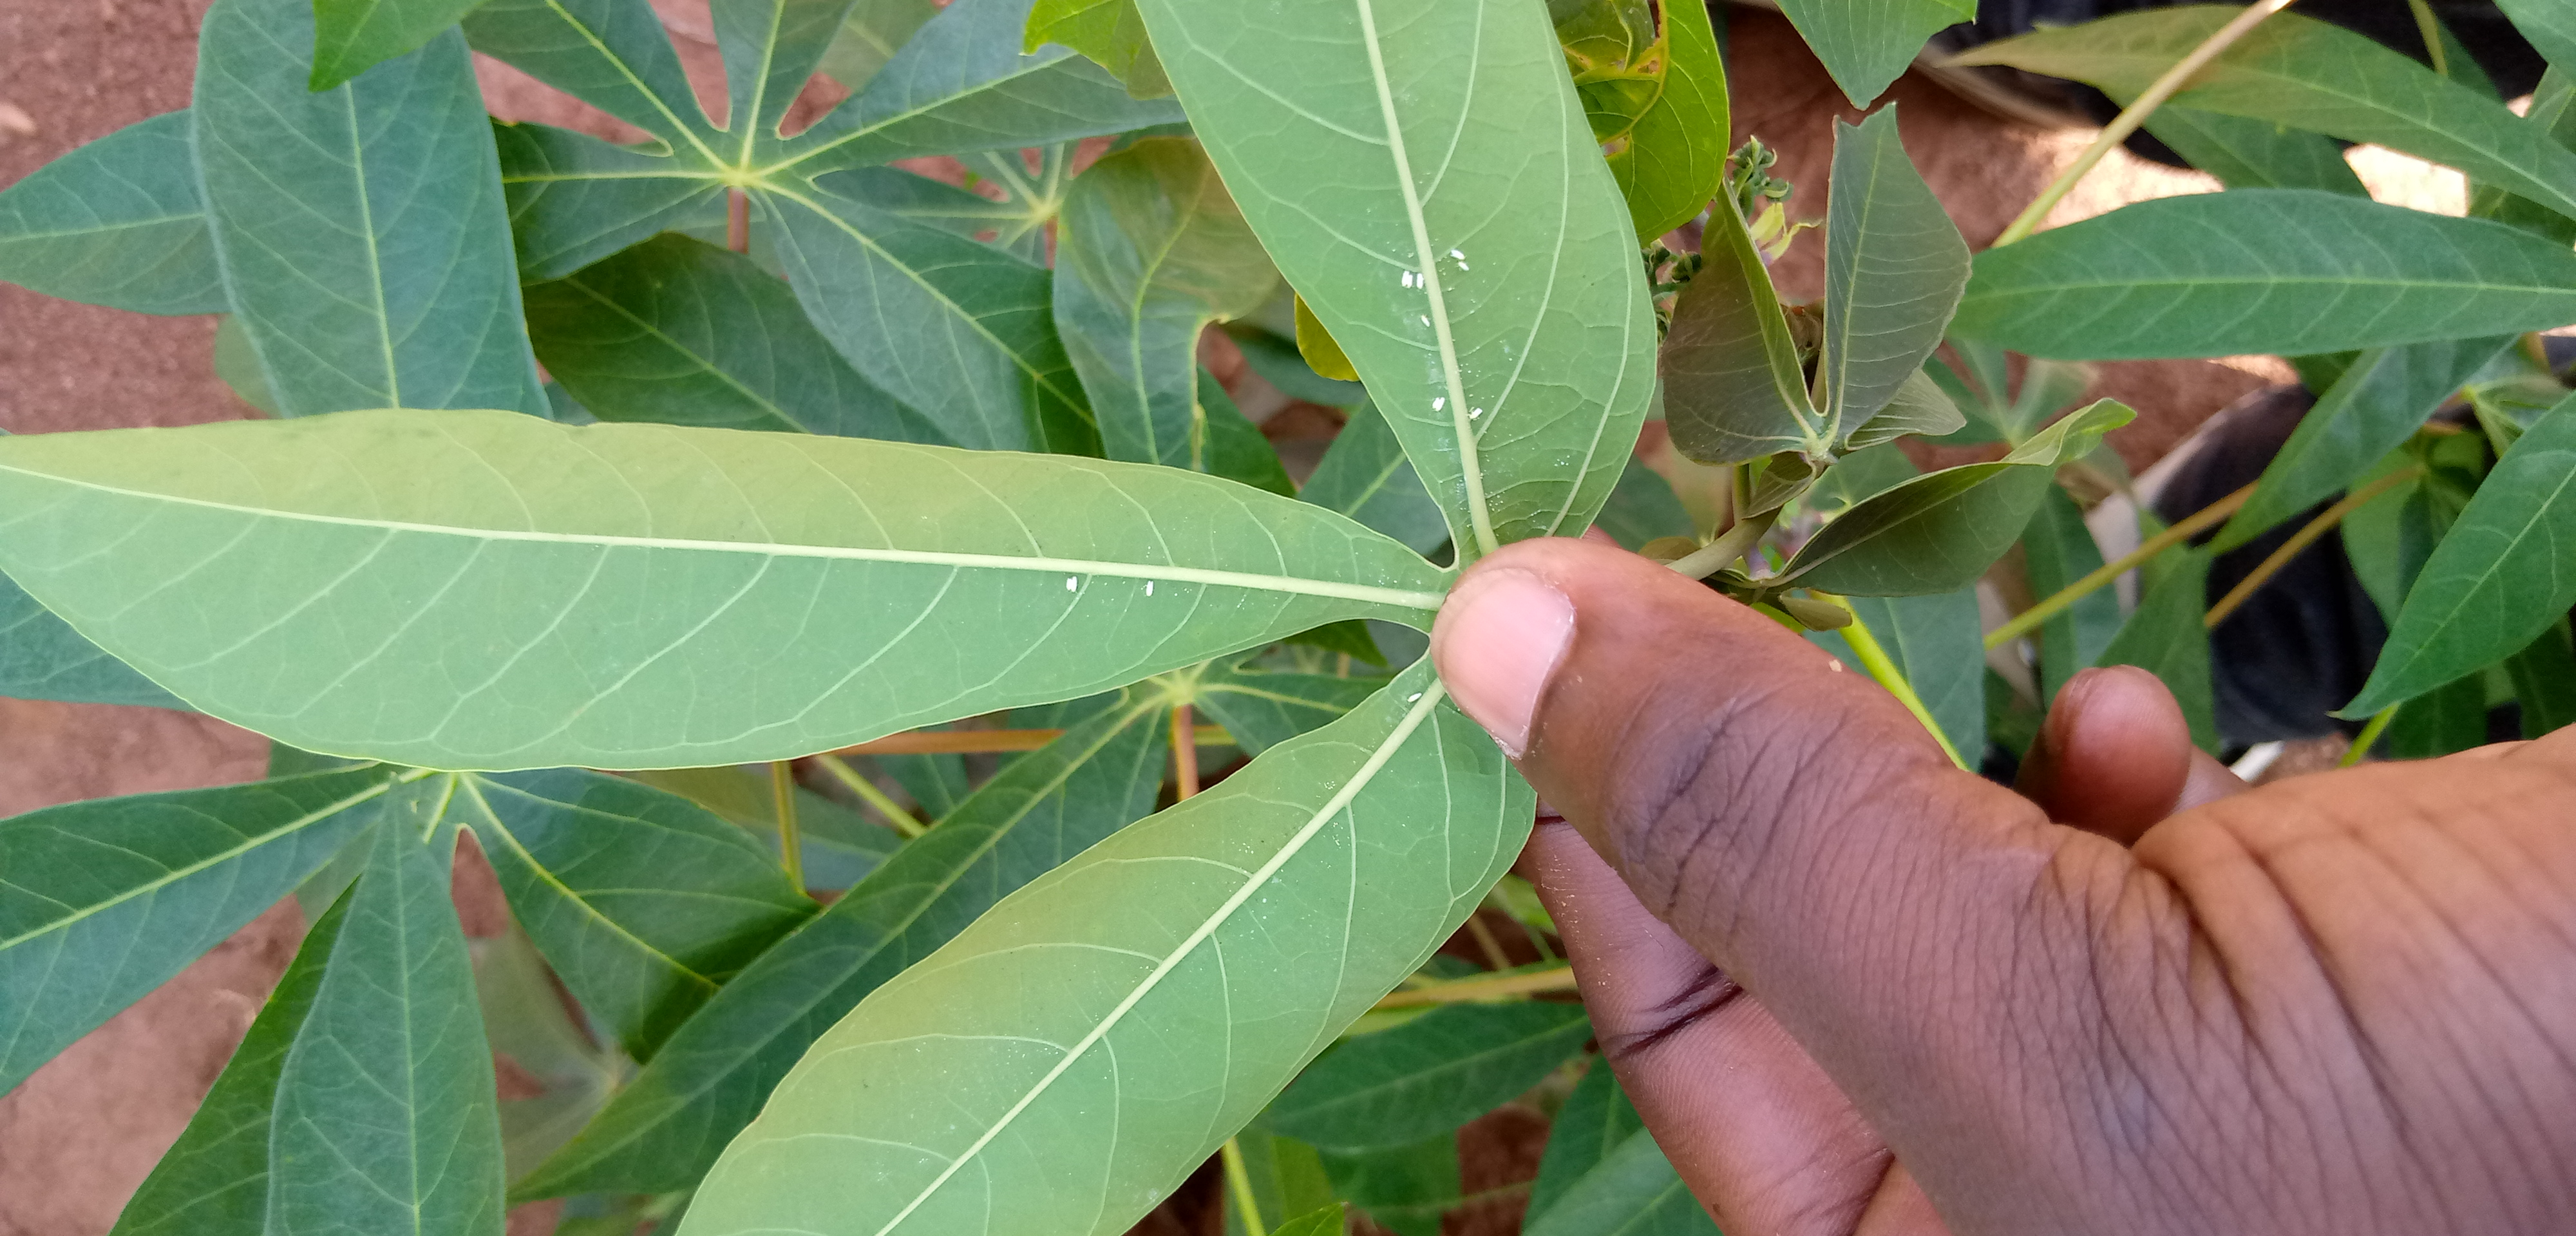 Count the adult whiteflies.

11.